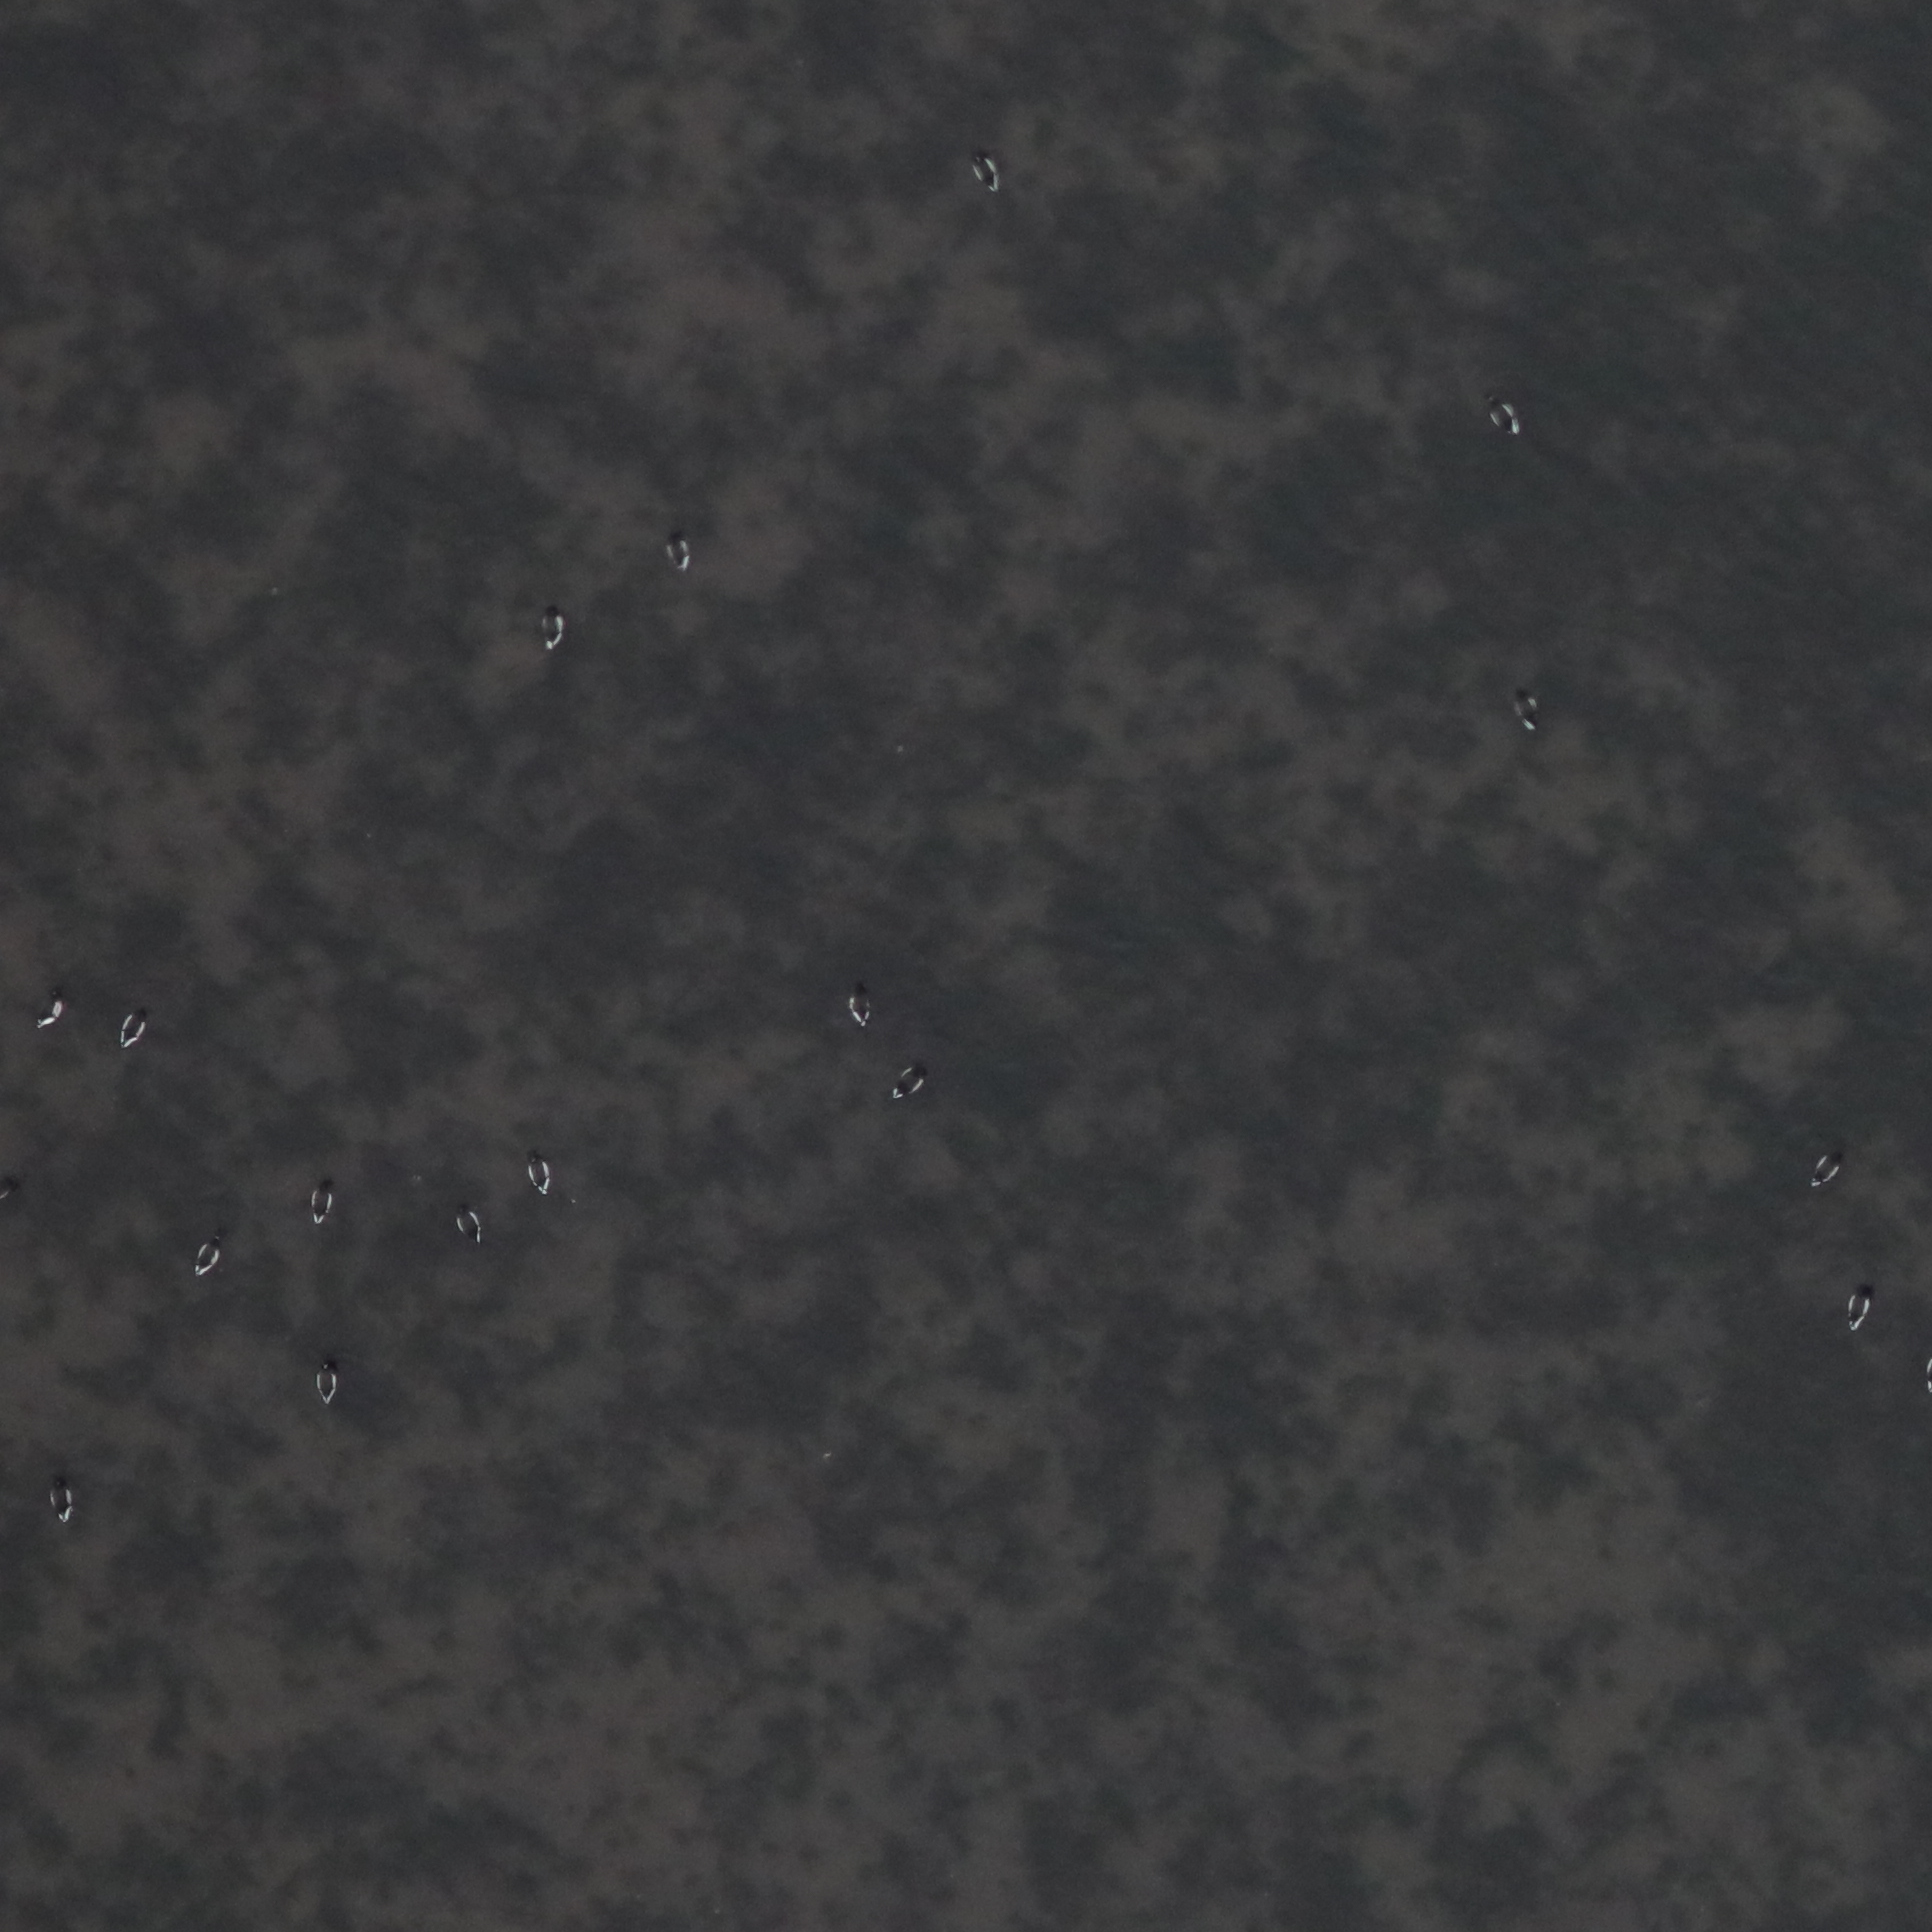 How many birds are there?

17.